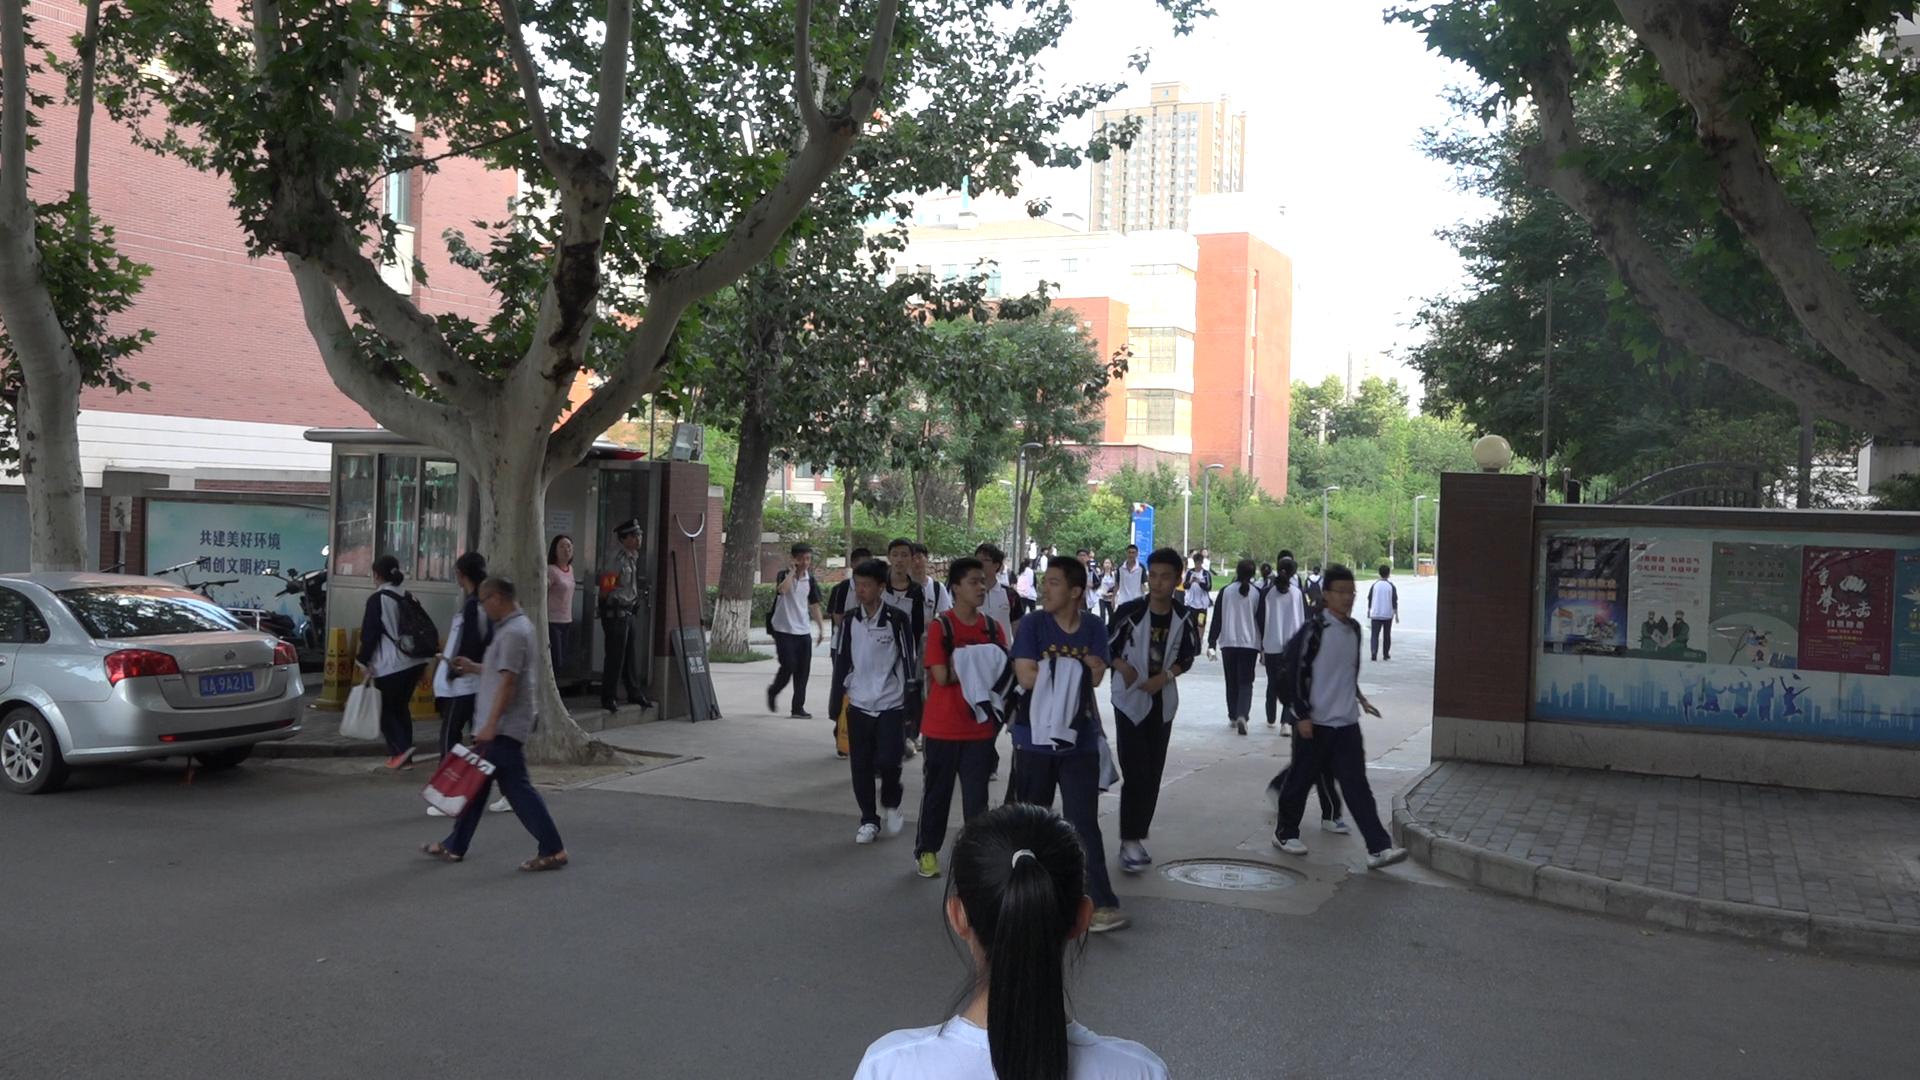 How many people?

33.